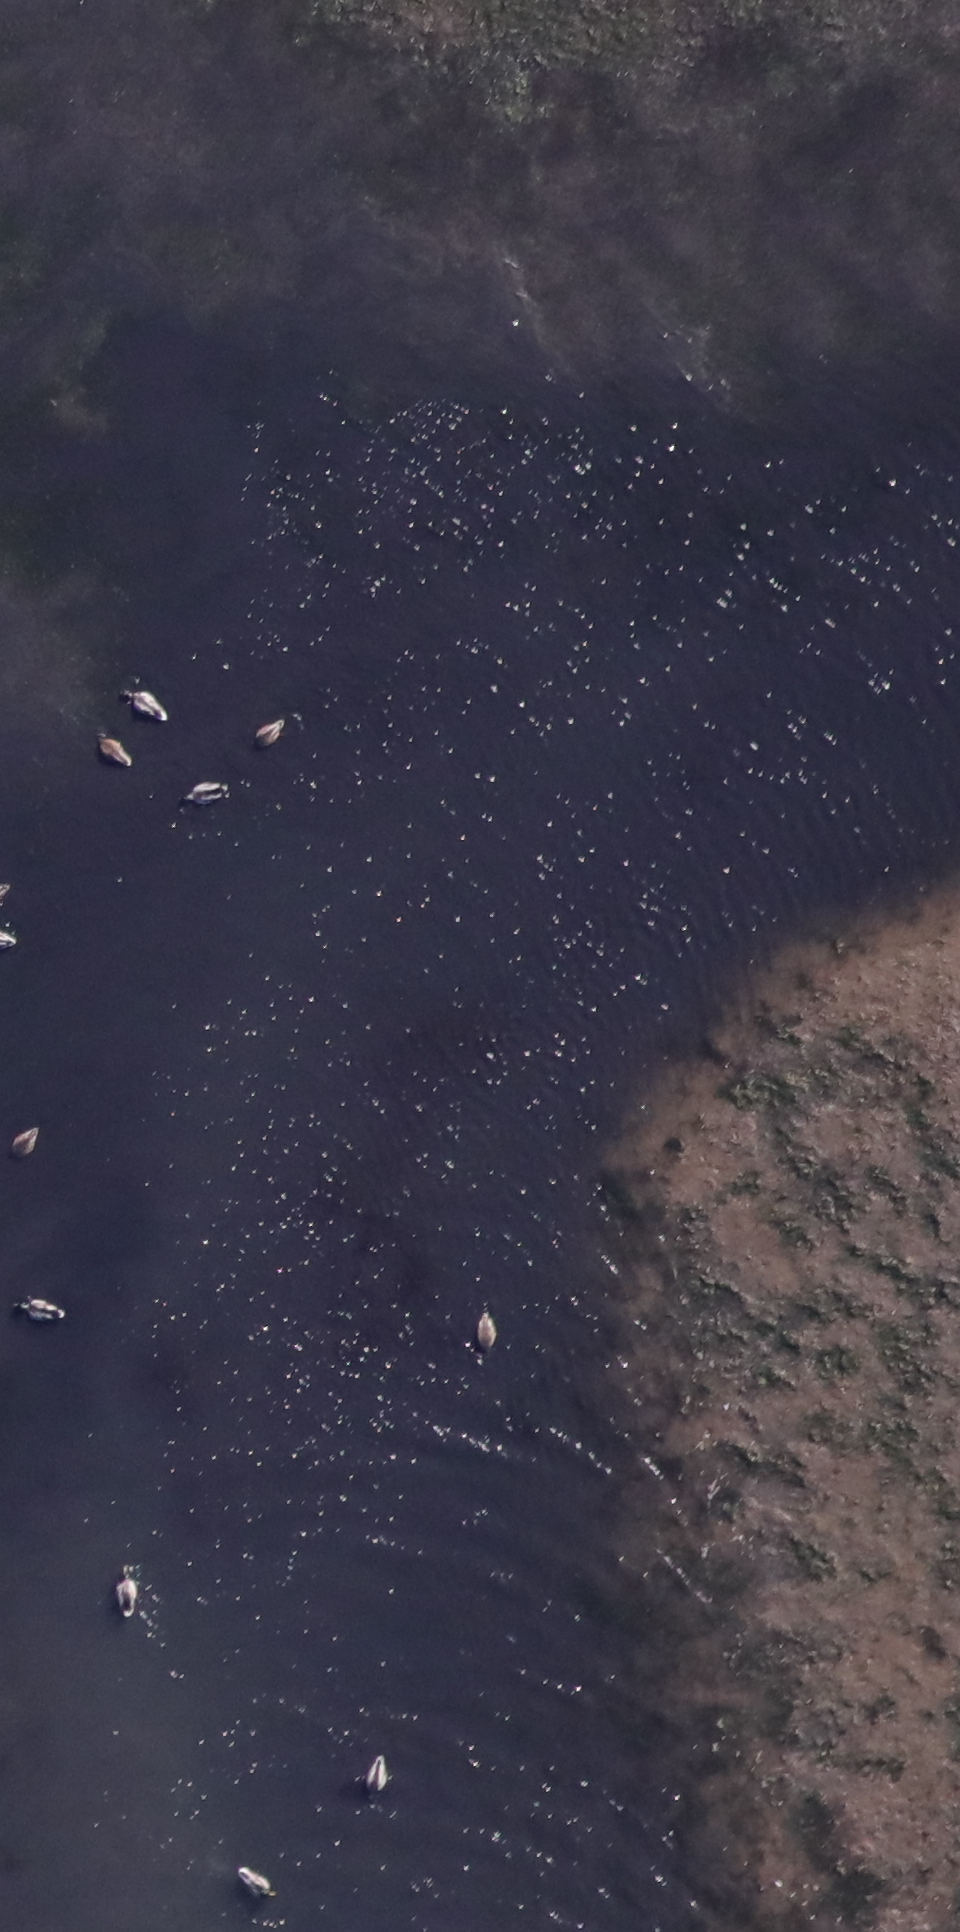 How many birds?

10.